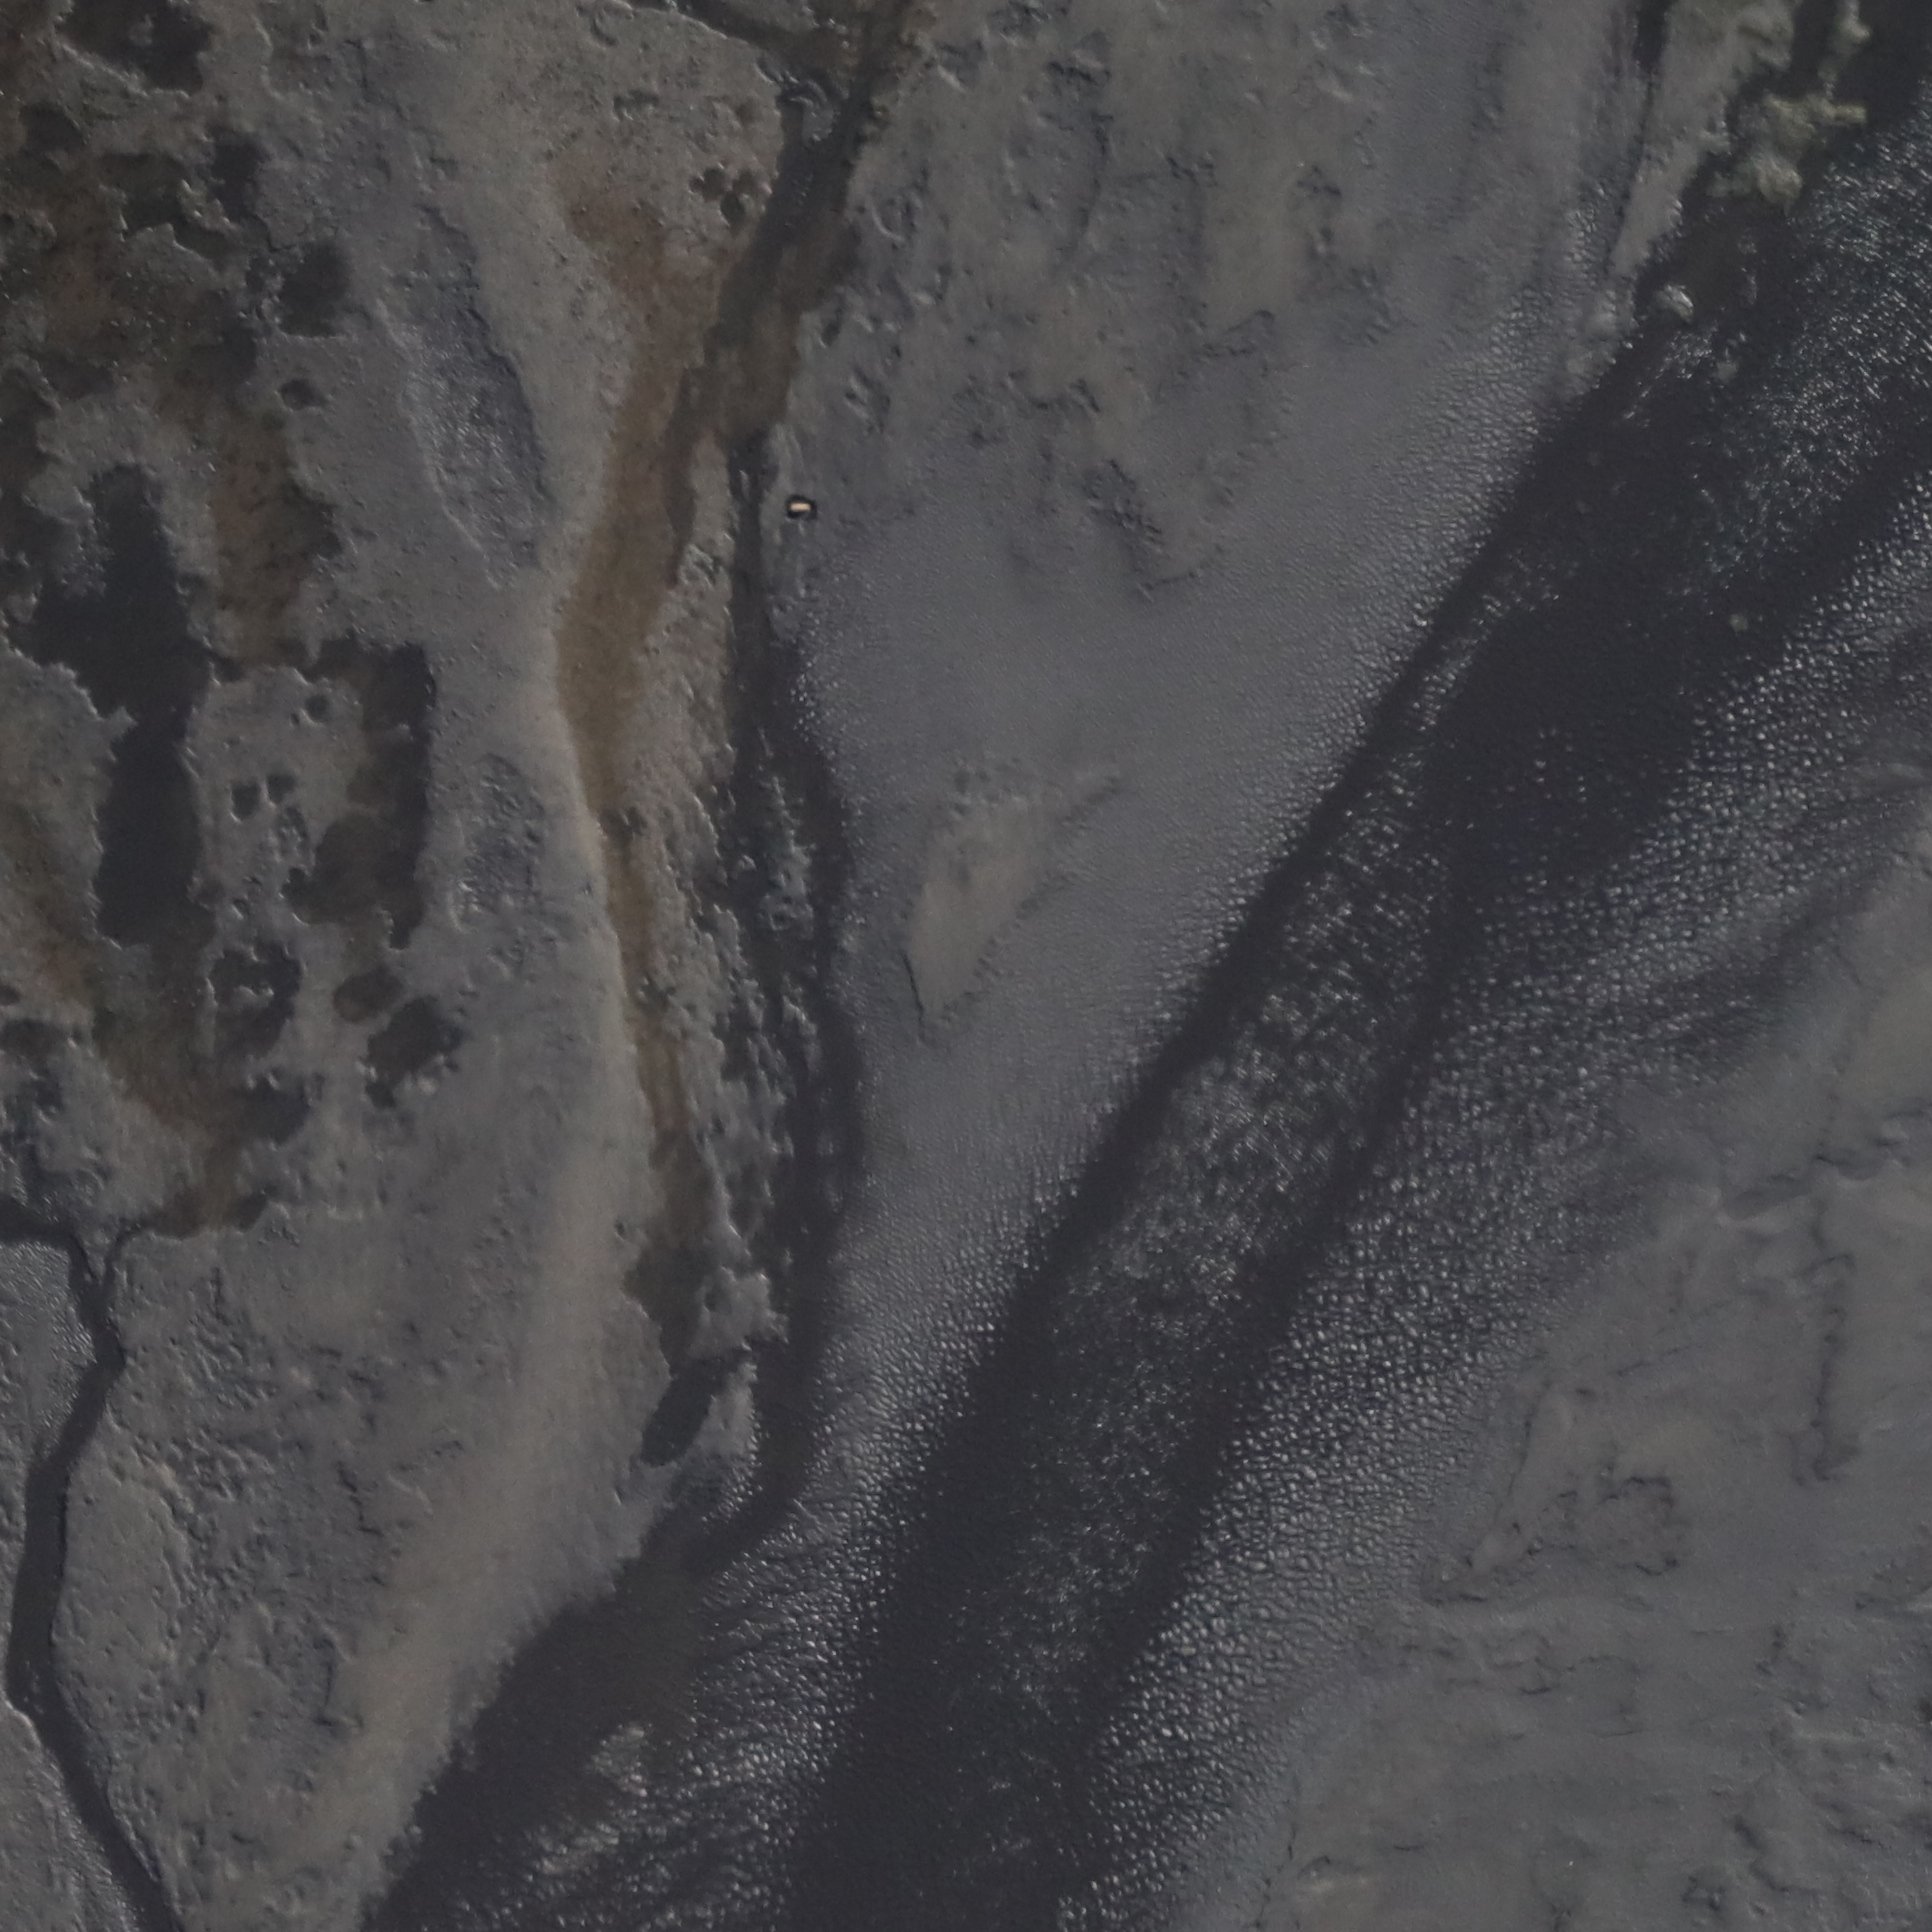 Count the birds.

0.